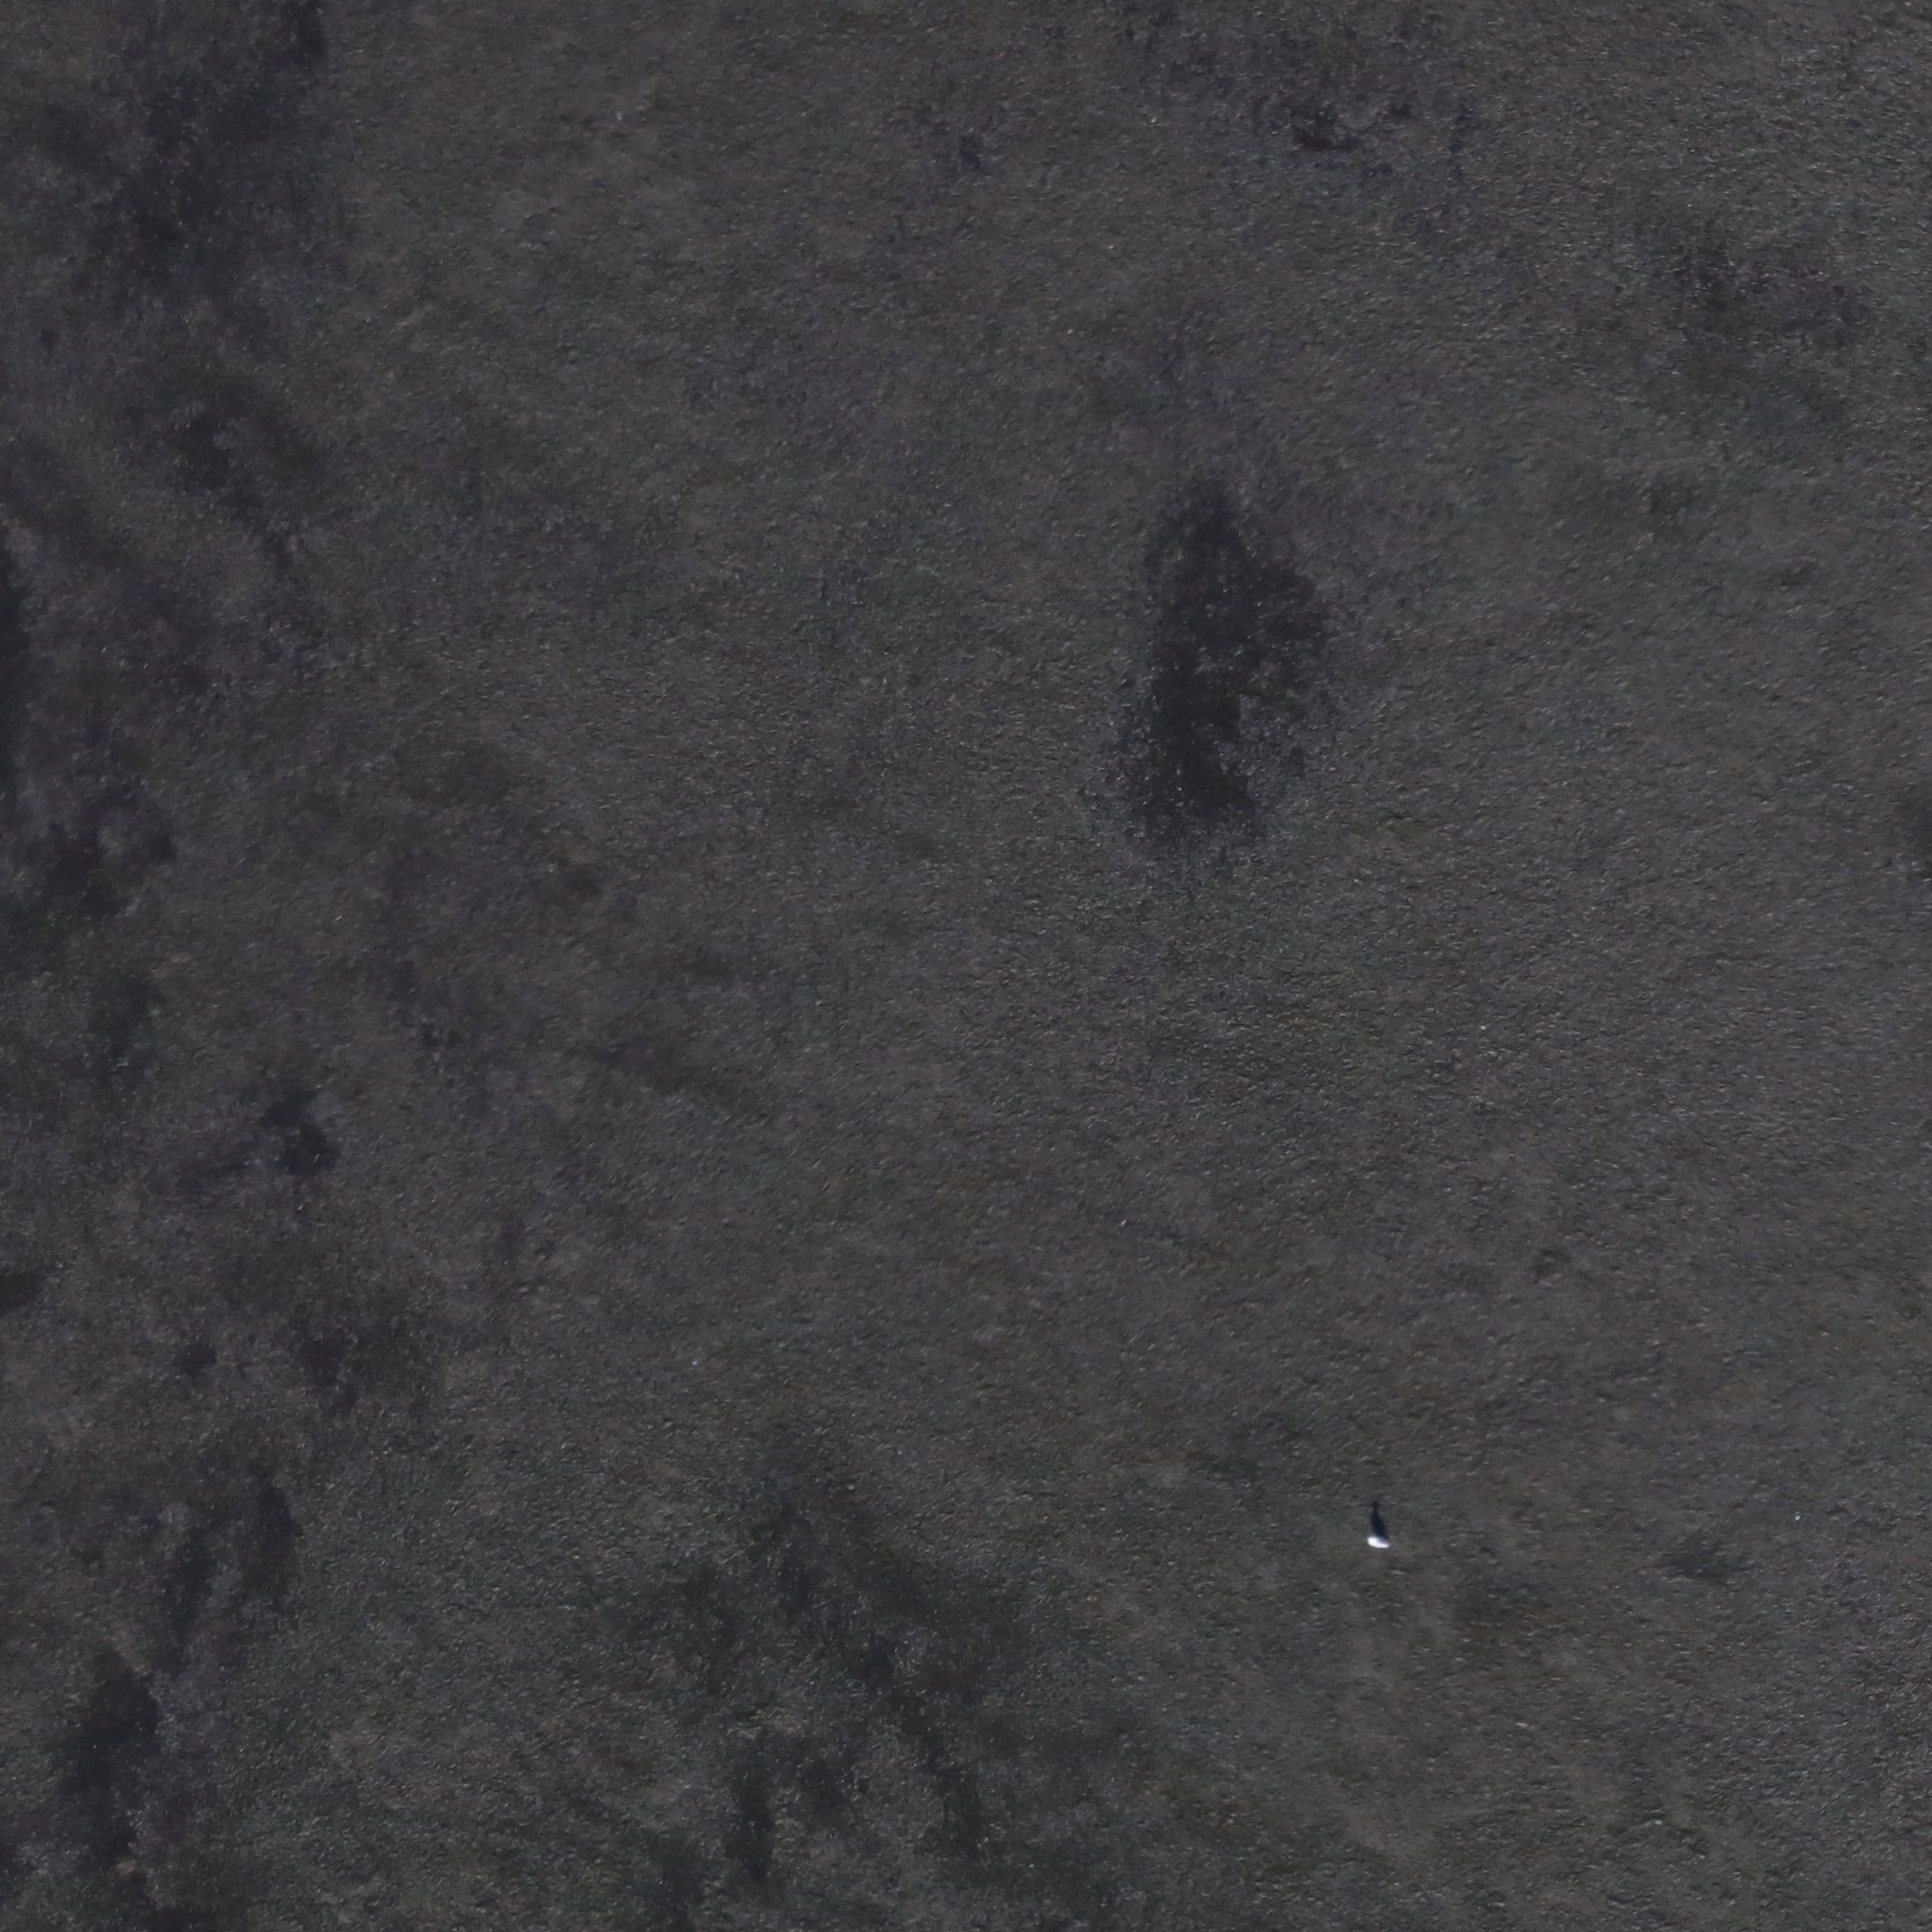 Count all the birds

1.